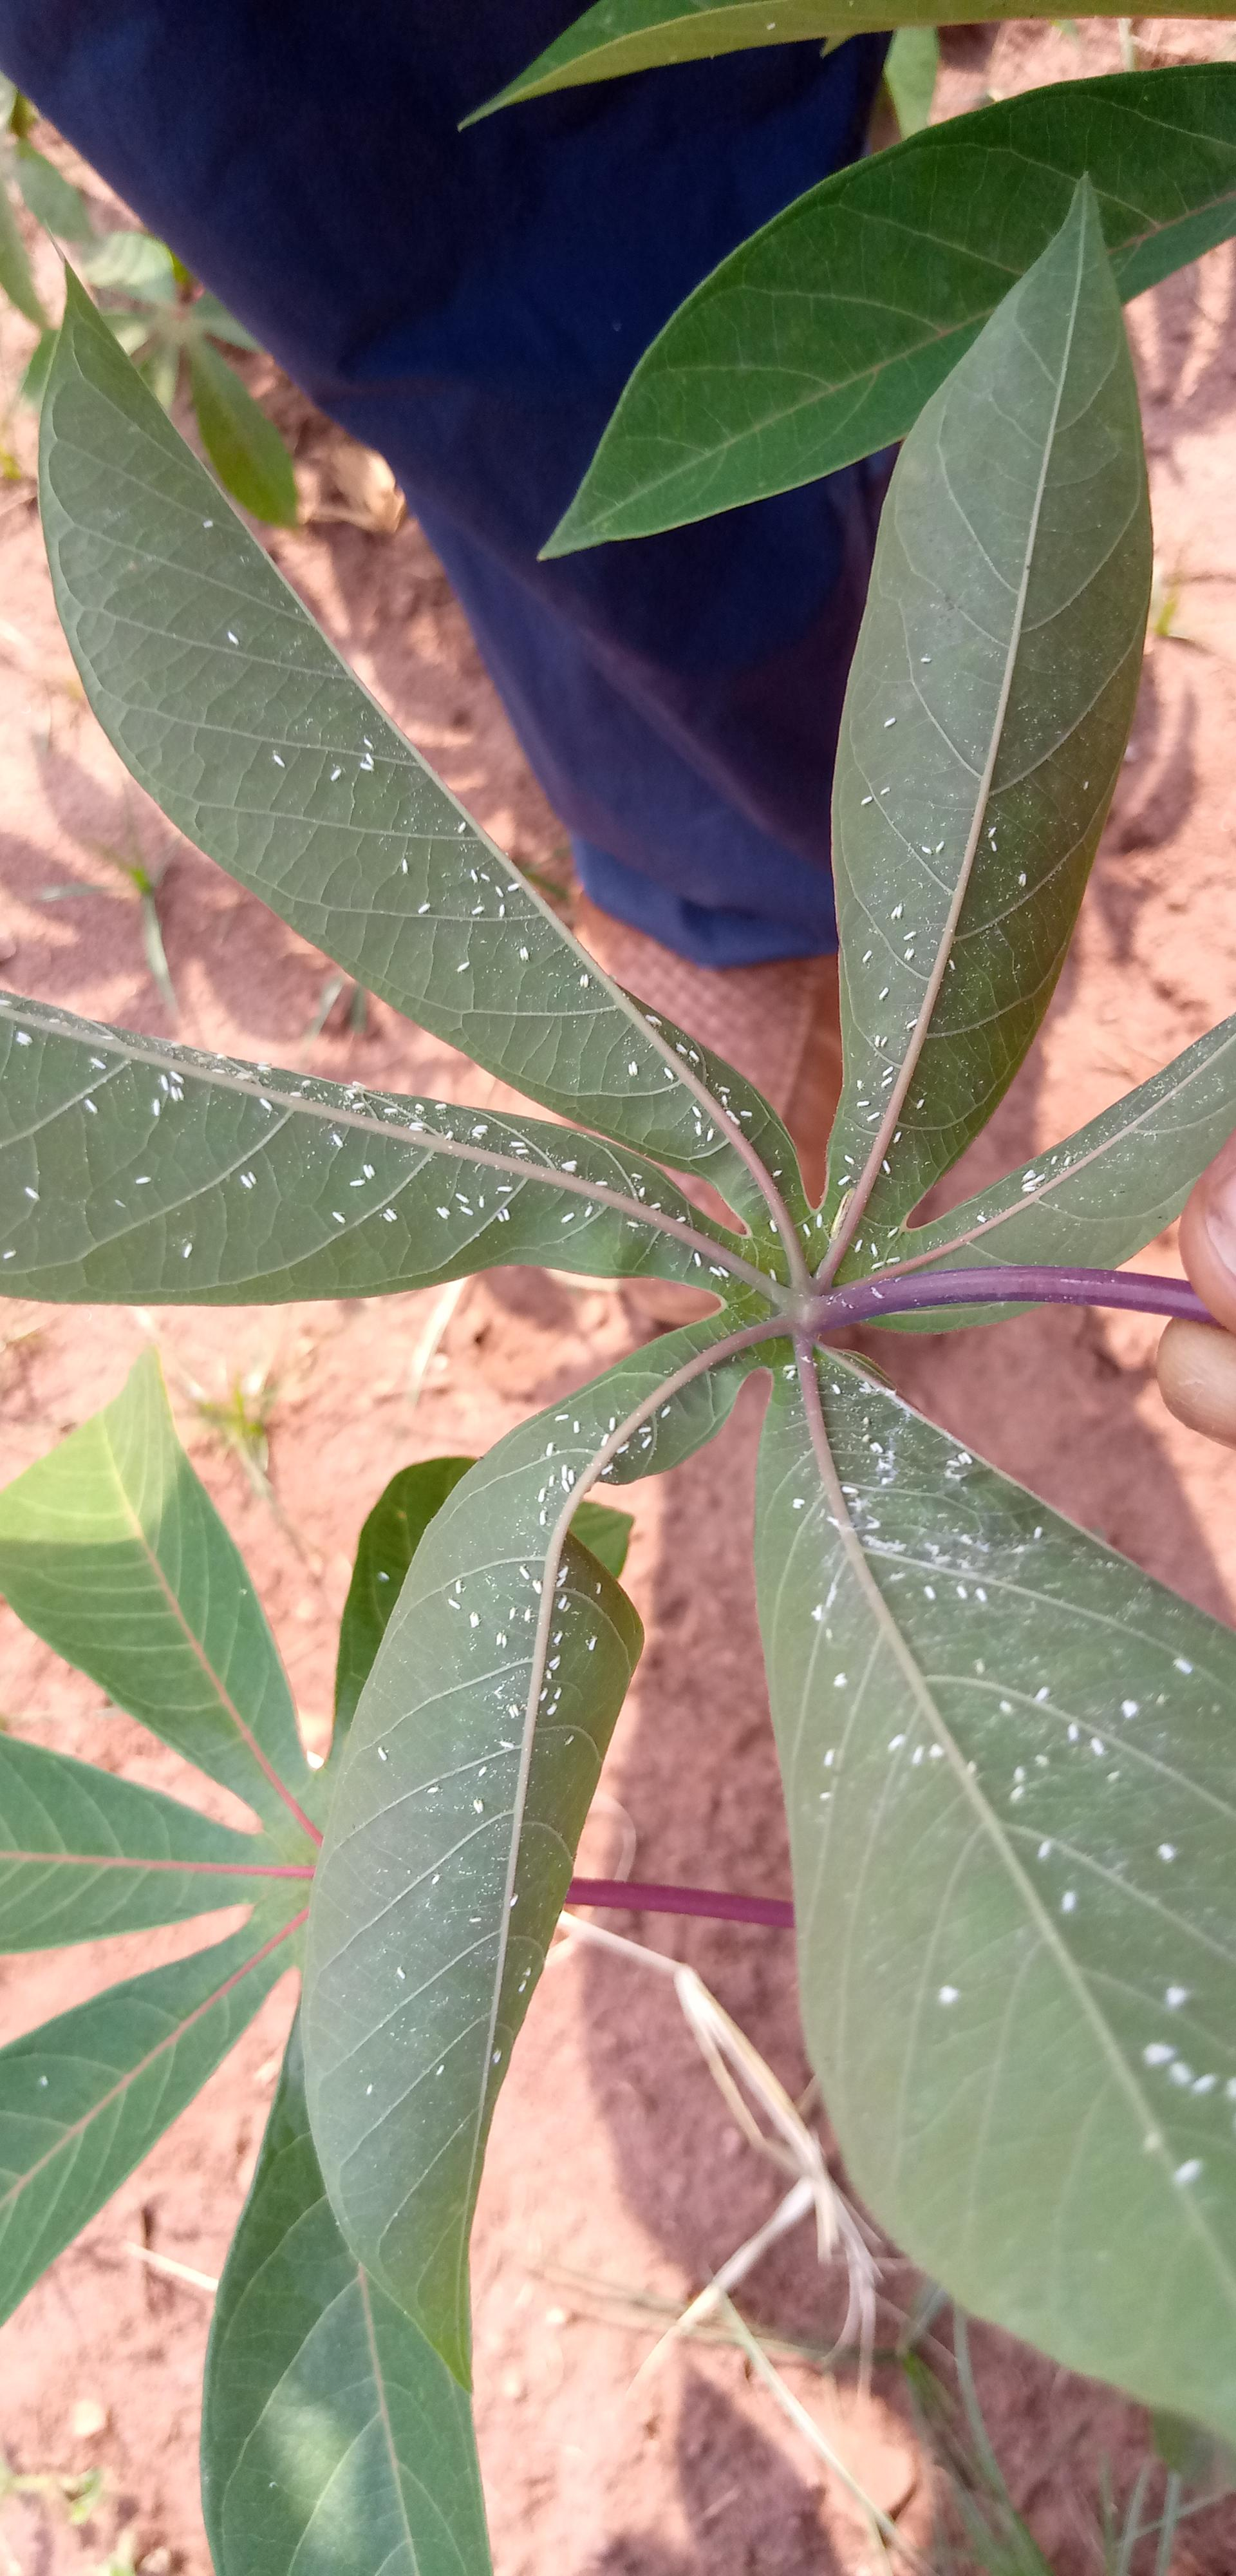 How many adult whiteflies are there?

245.